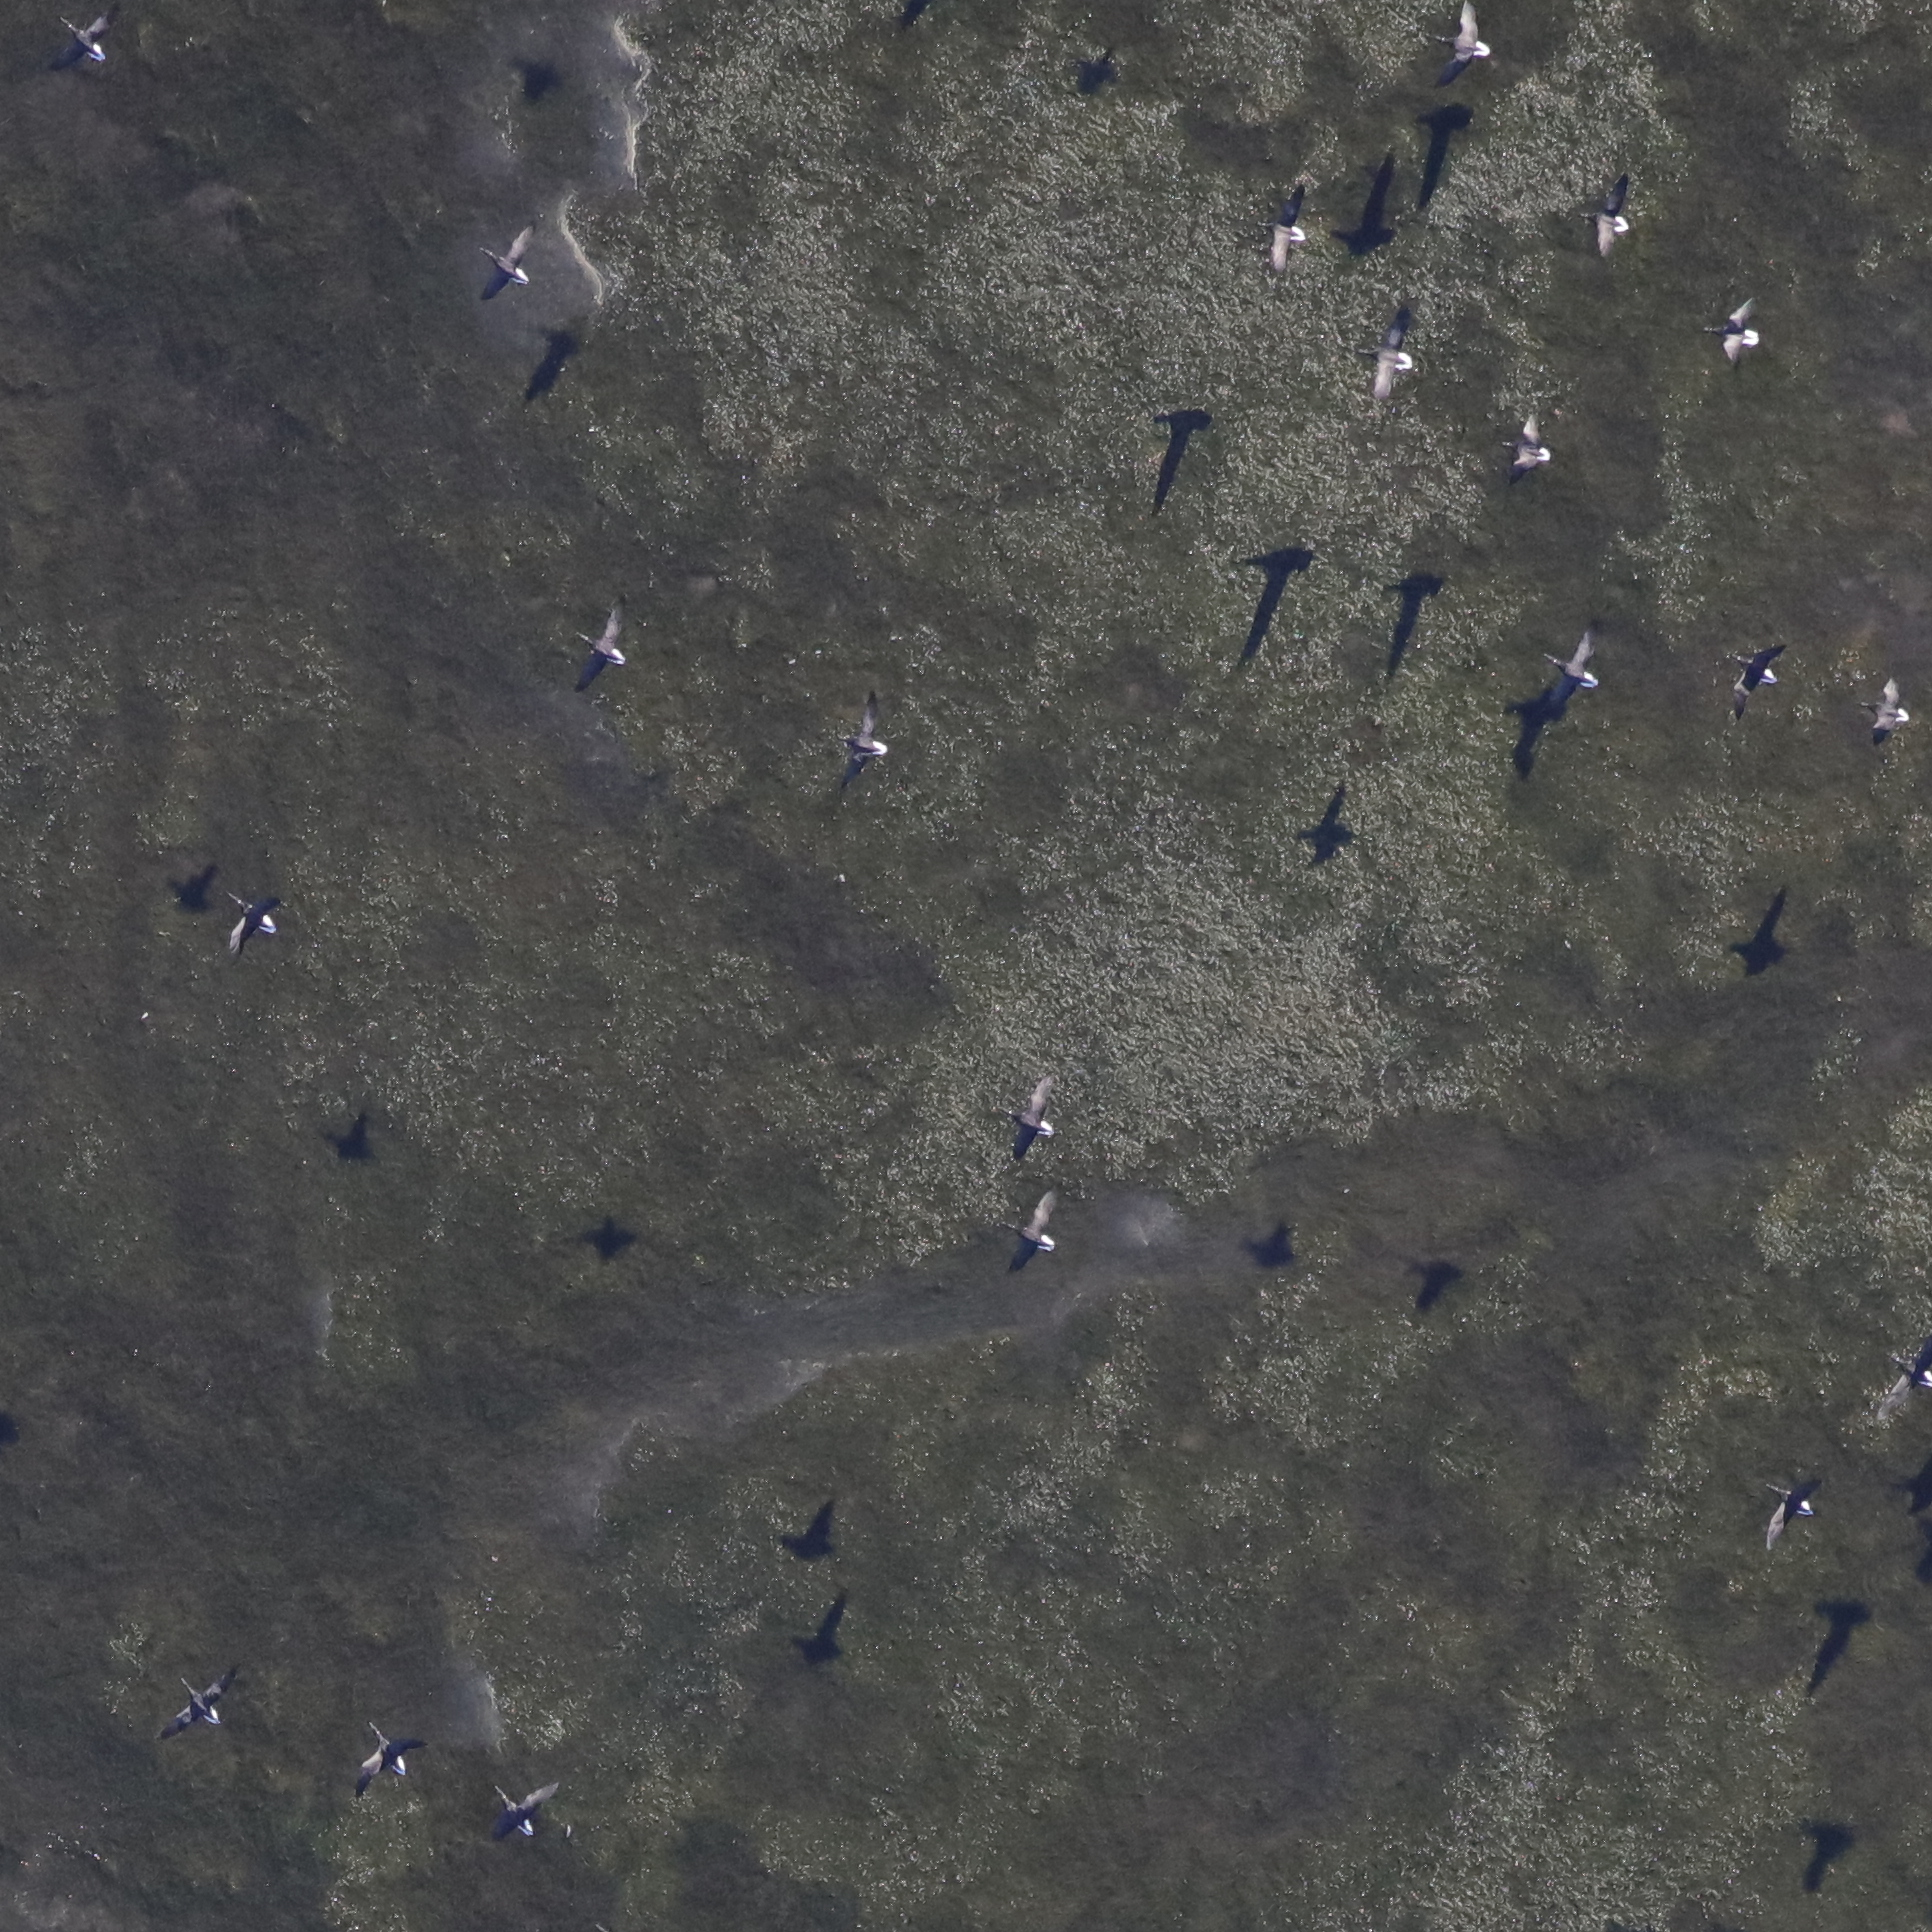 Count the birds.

21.